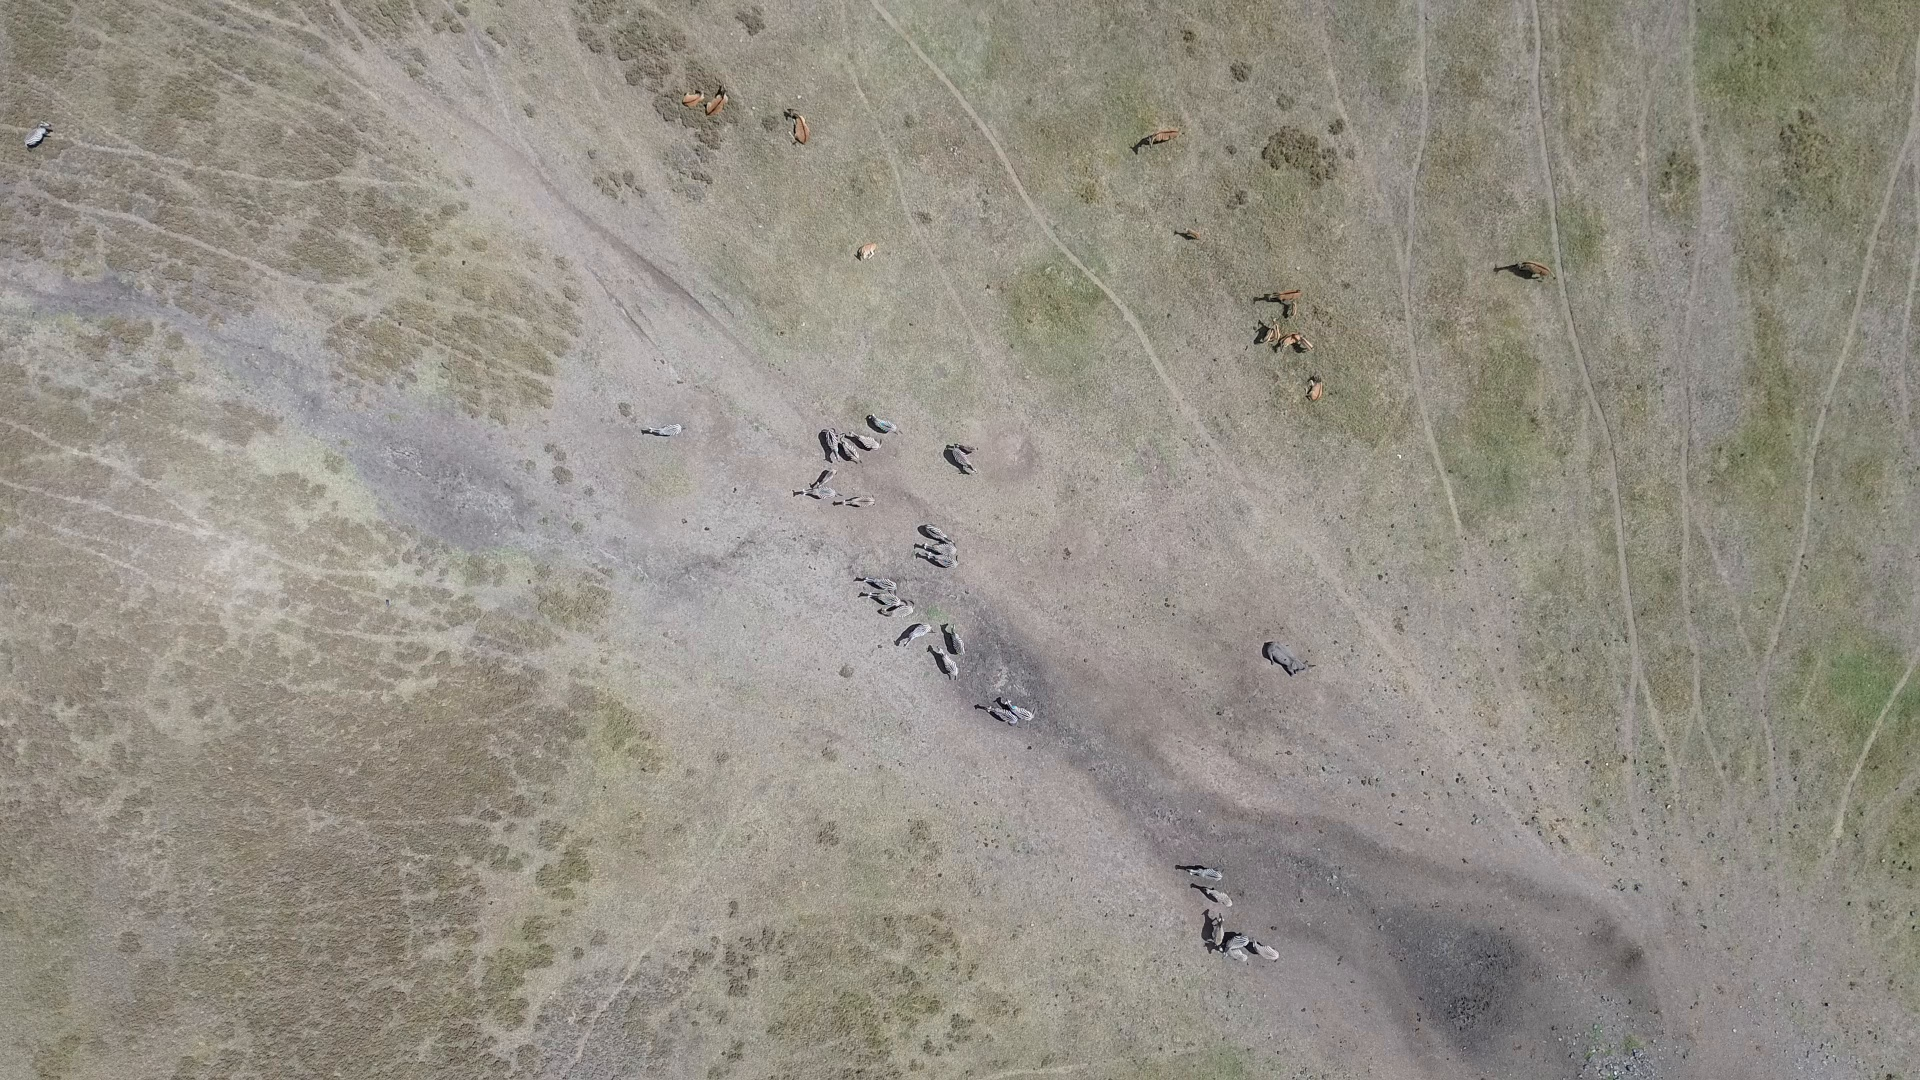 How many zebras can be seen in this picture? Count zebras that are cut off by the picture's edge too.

28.